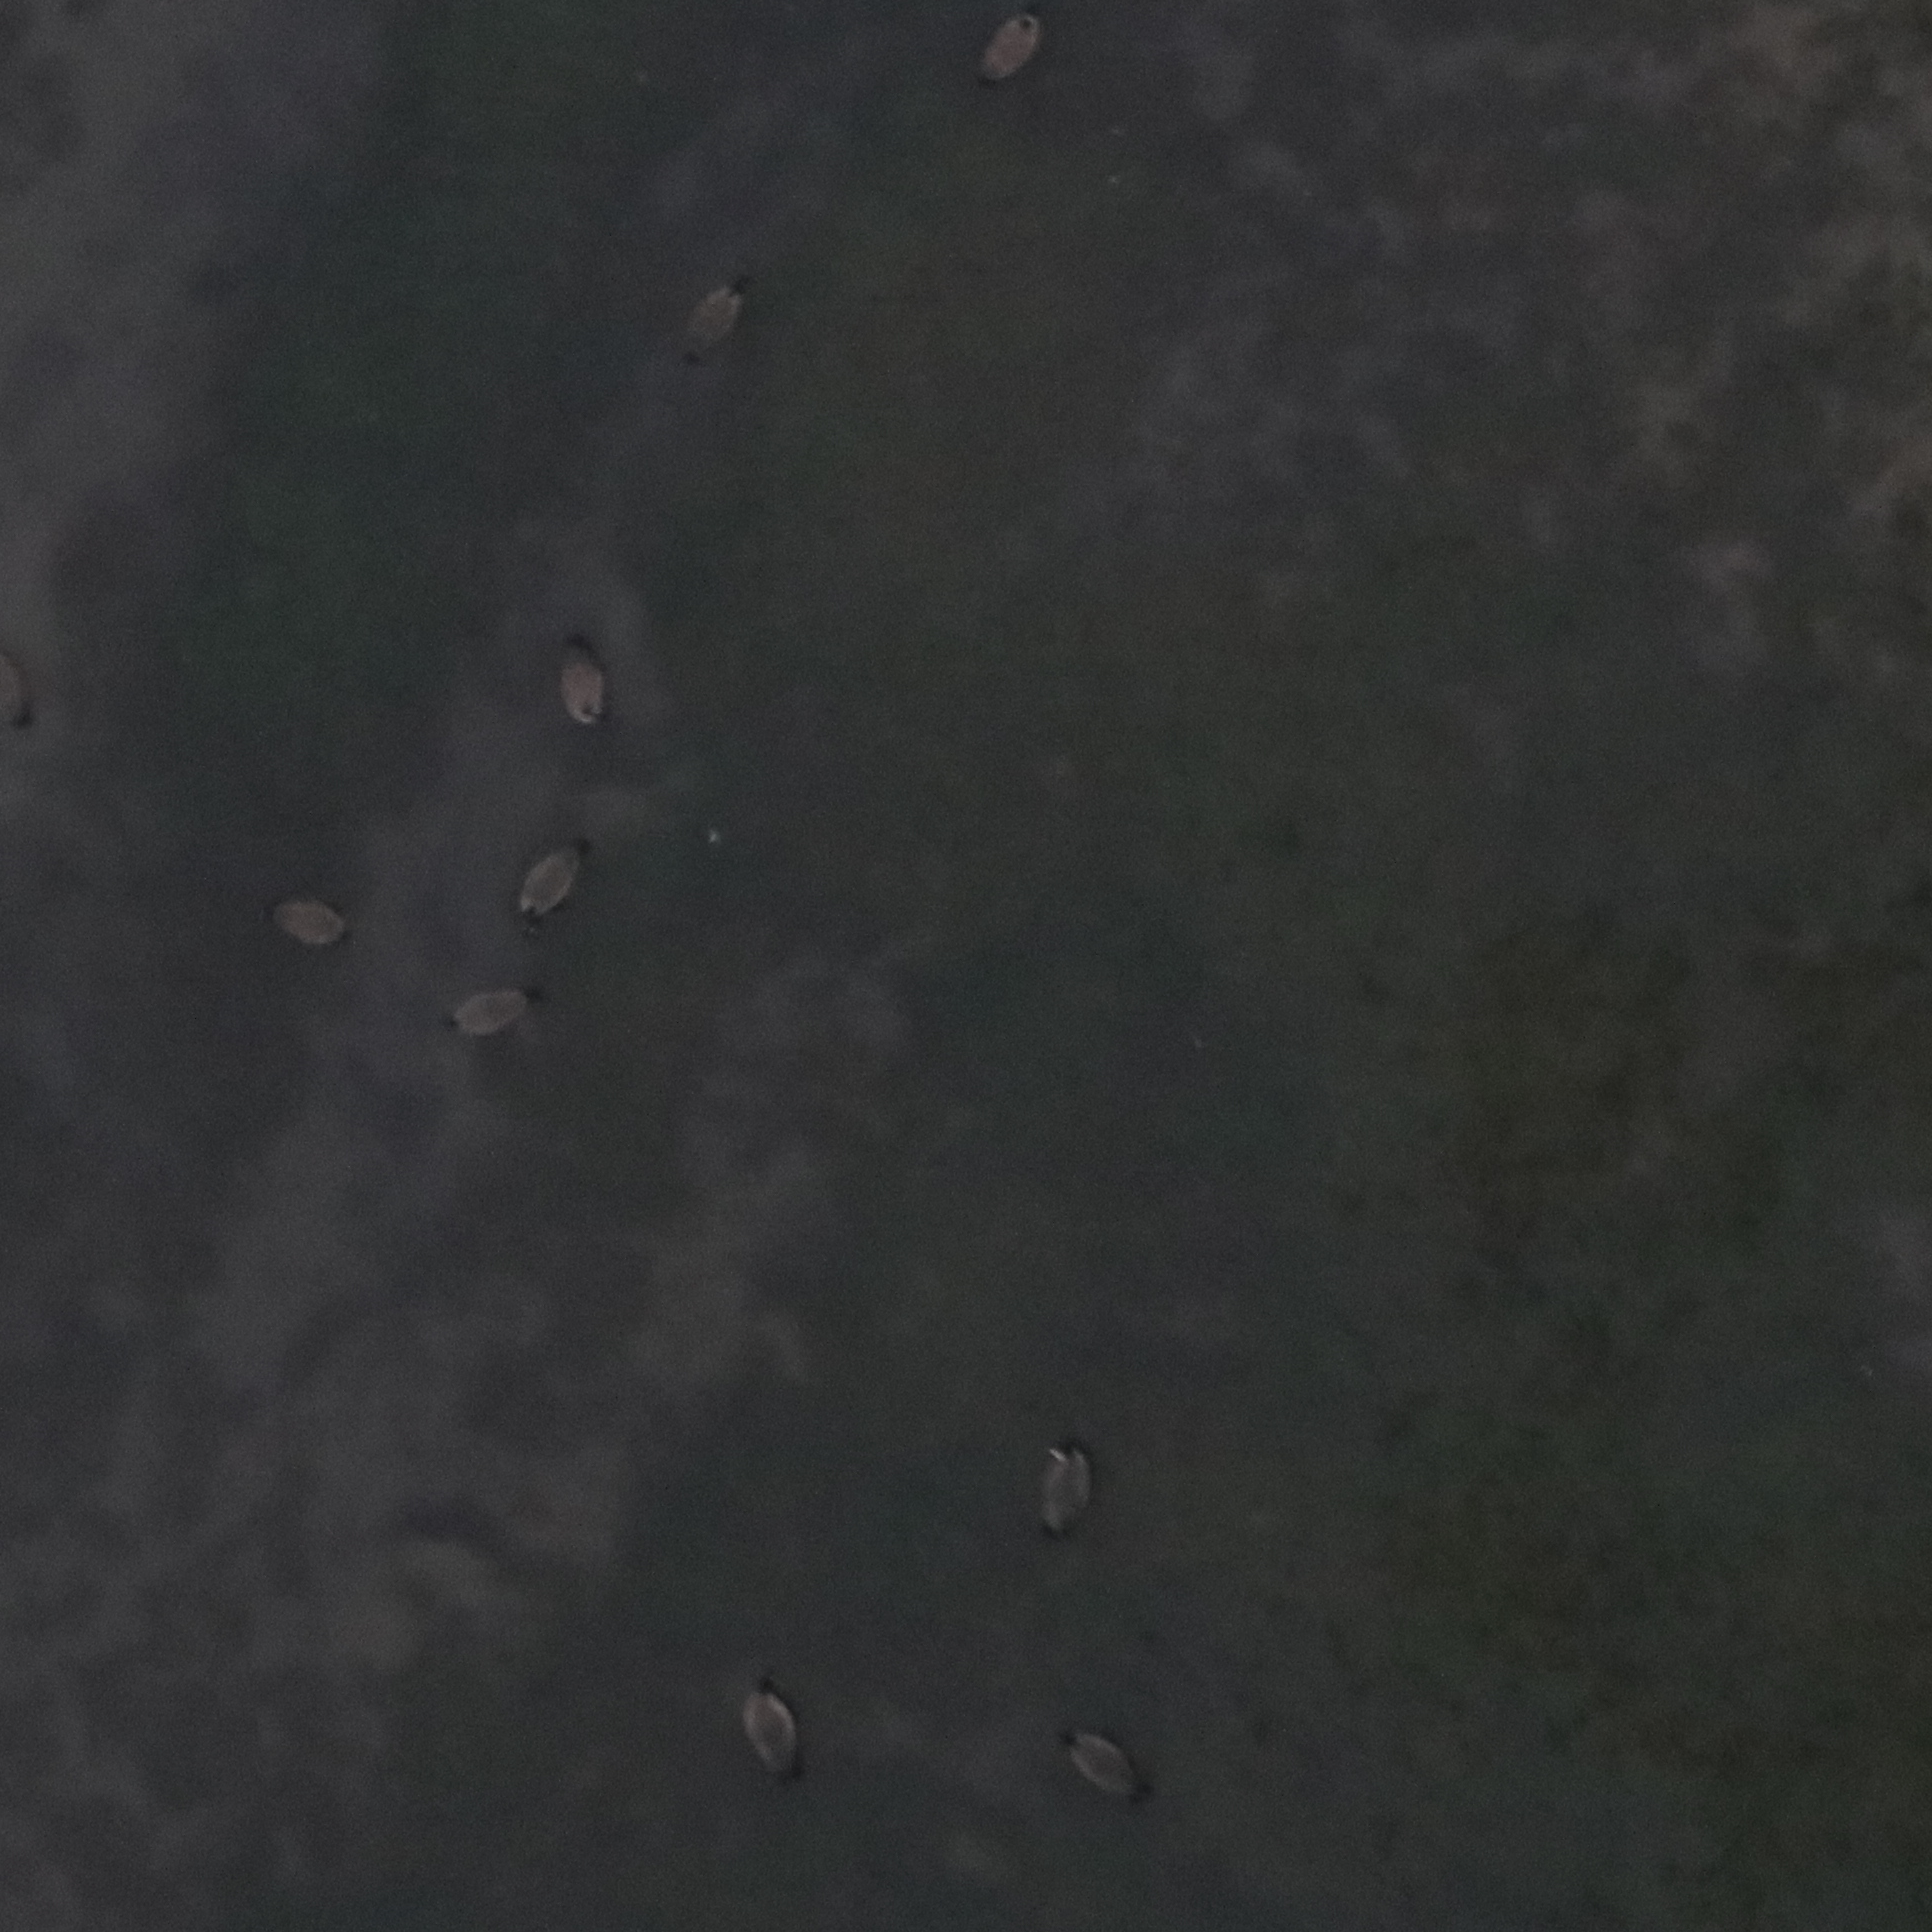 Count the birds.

10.